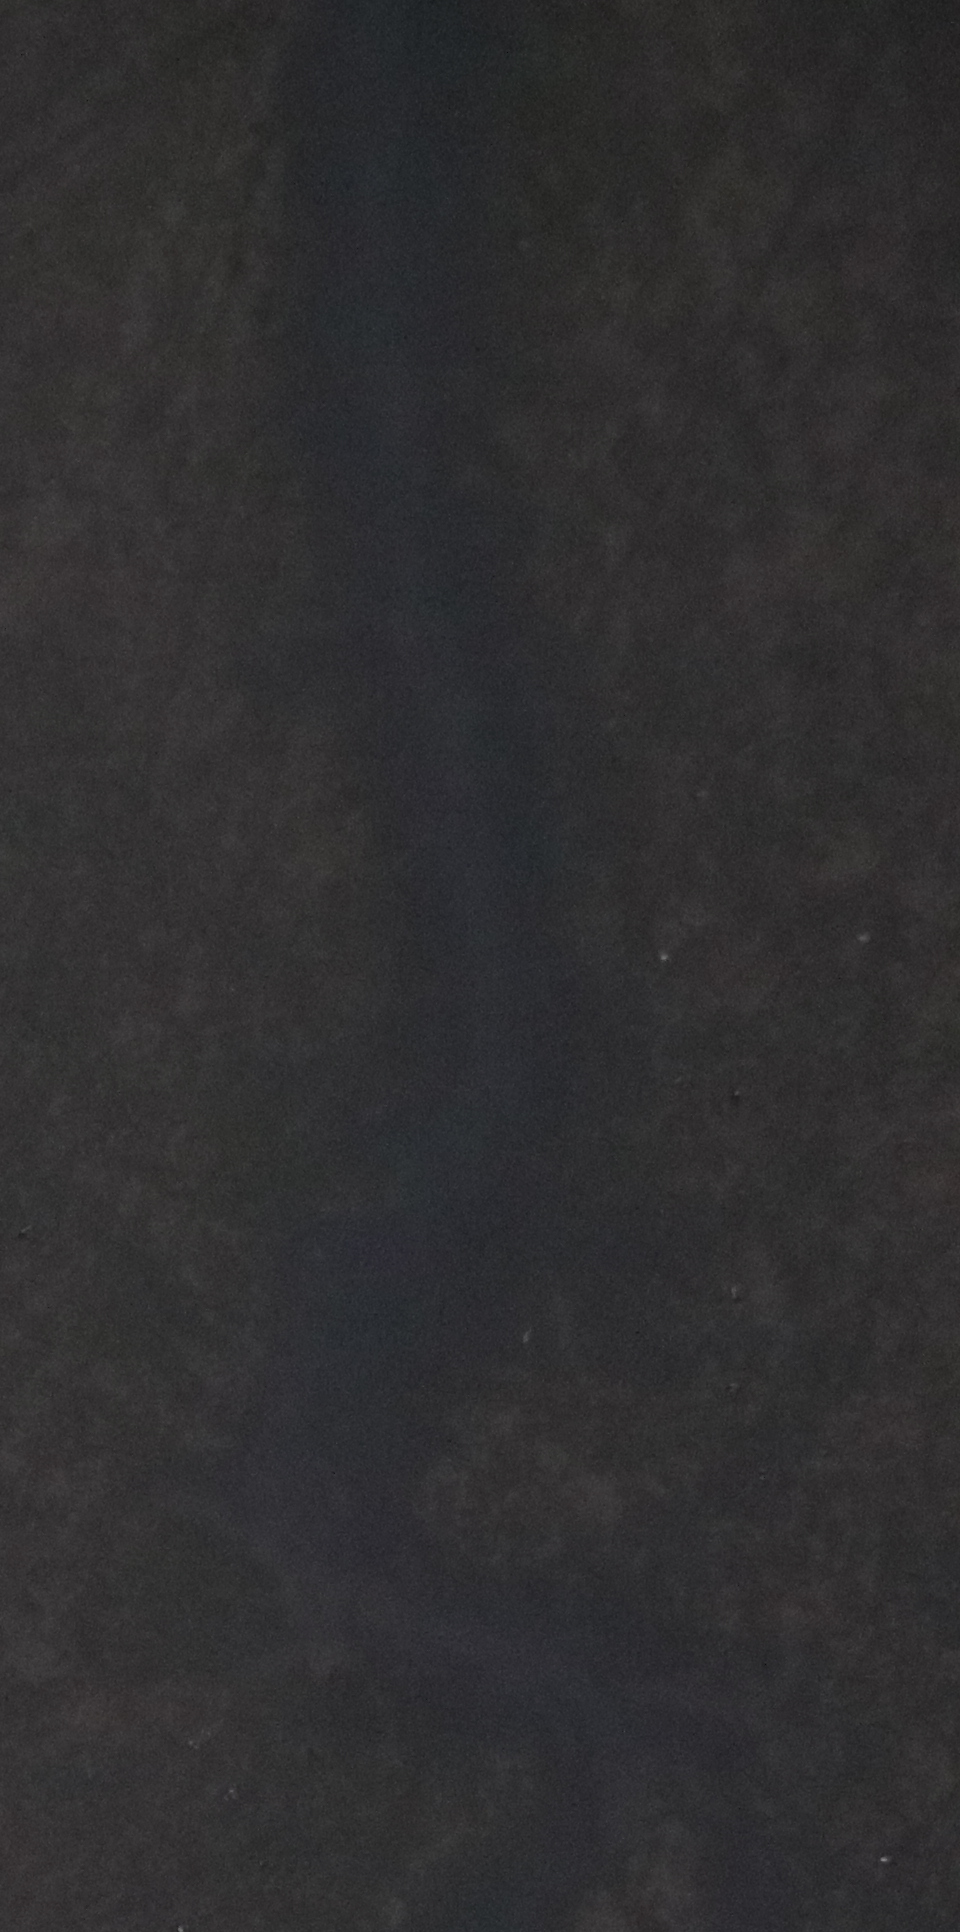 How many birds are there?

12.